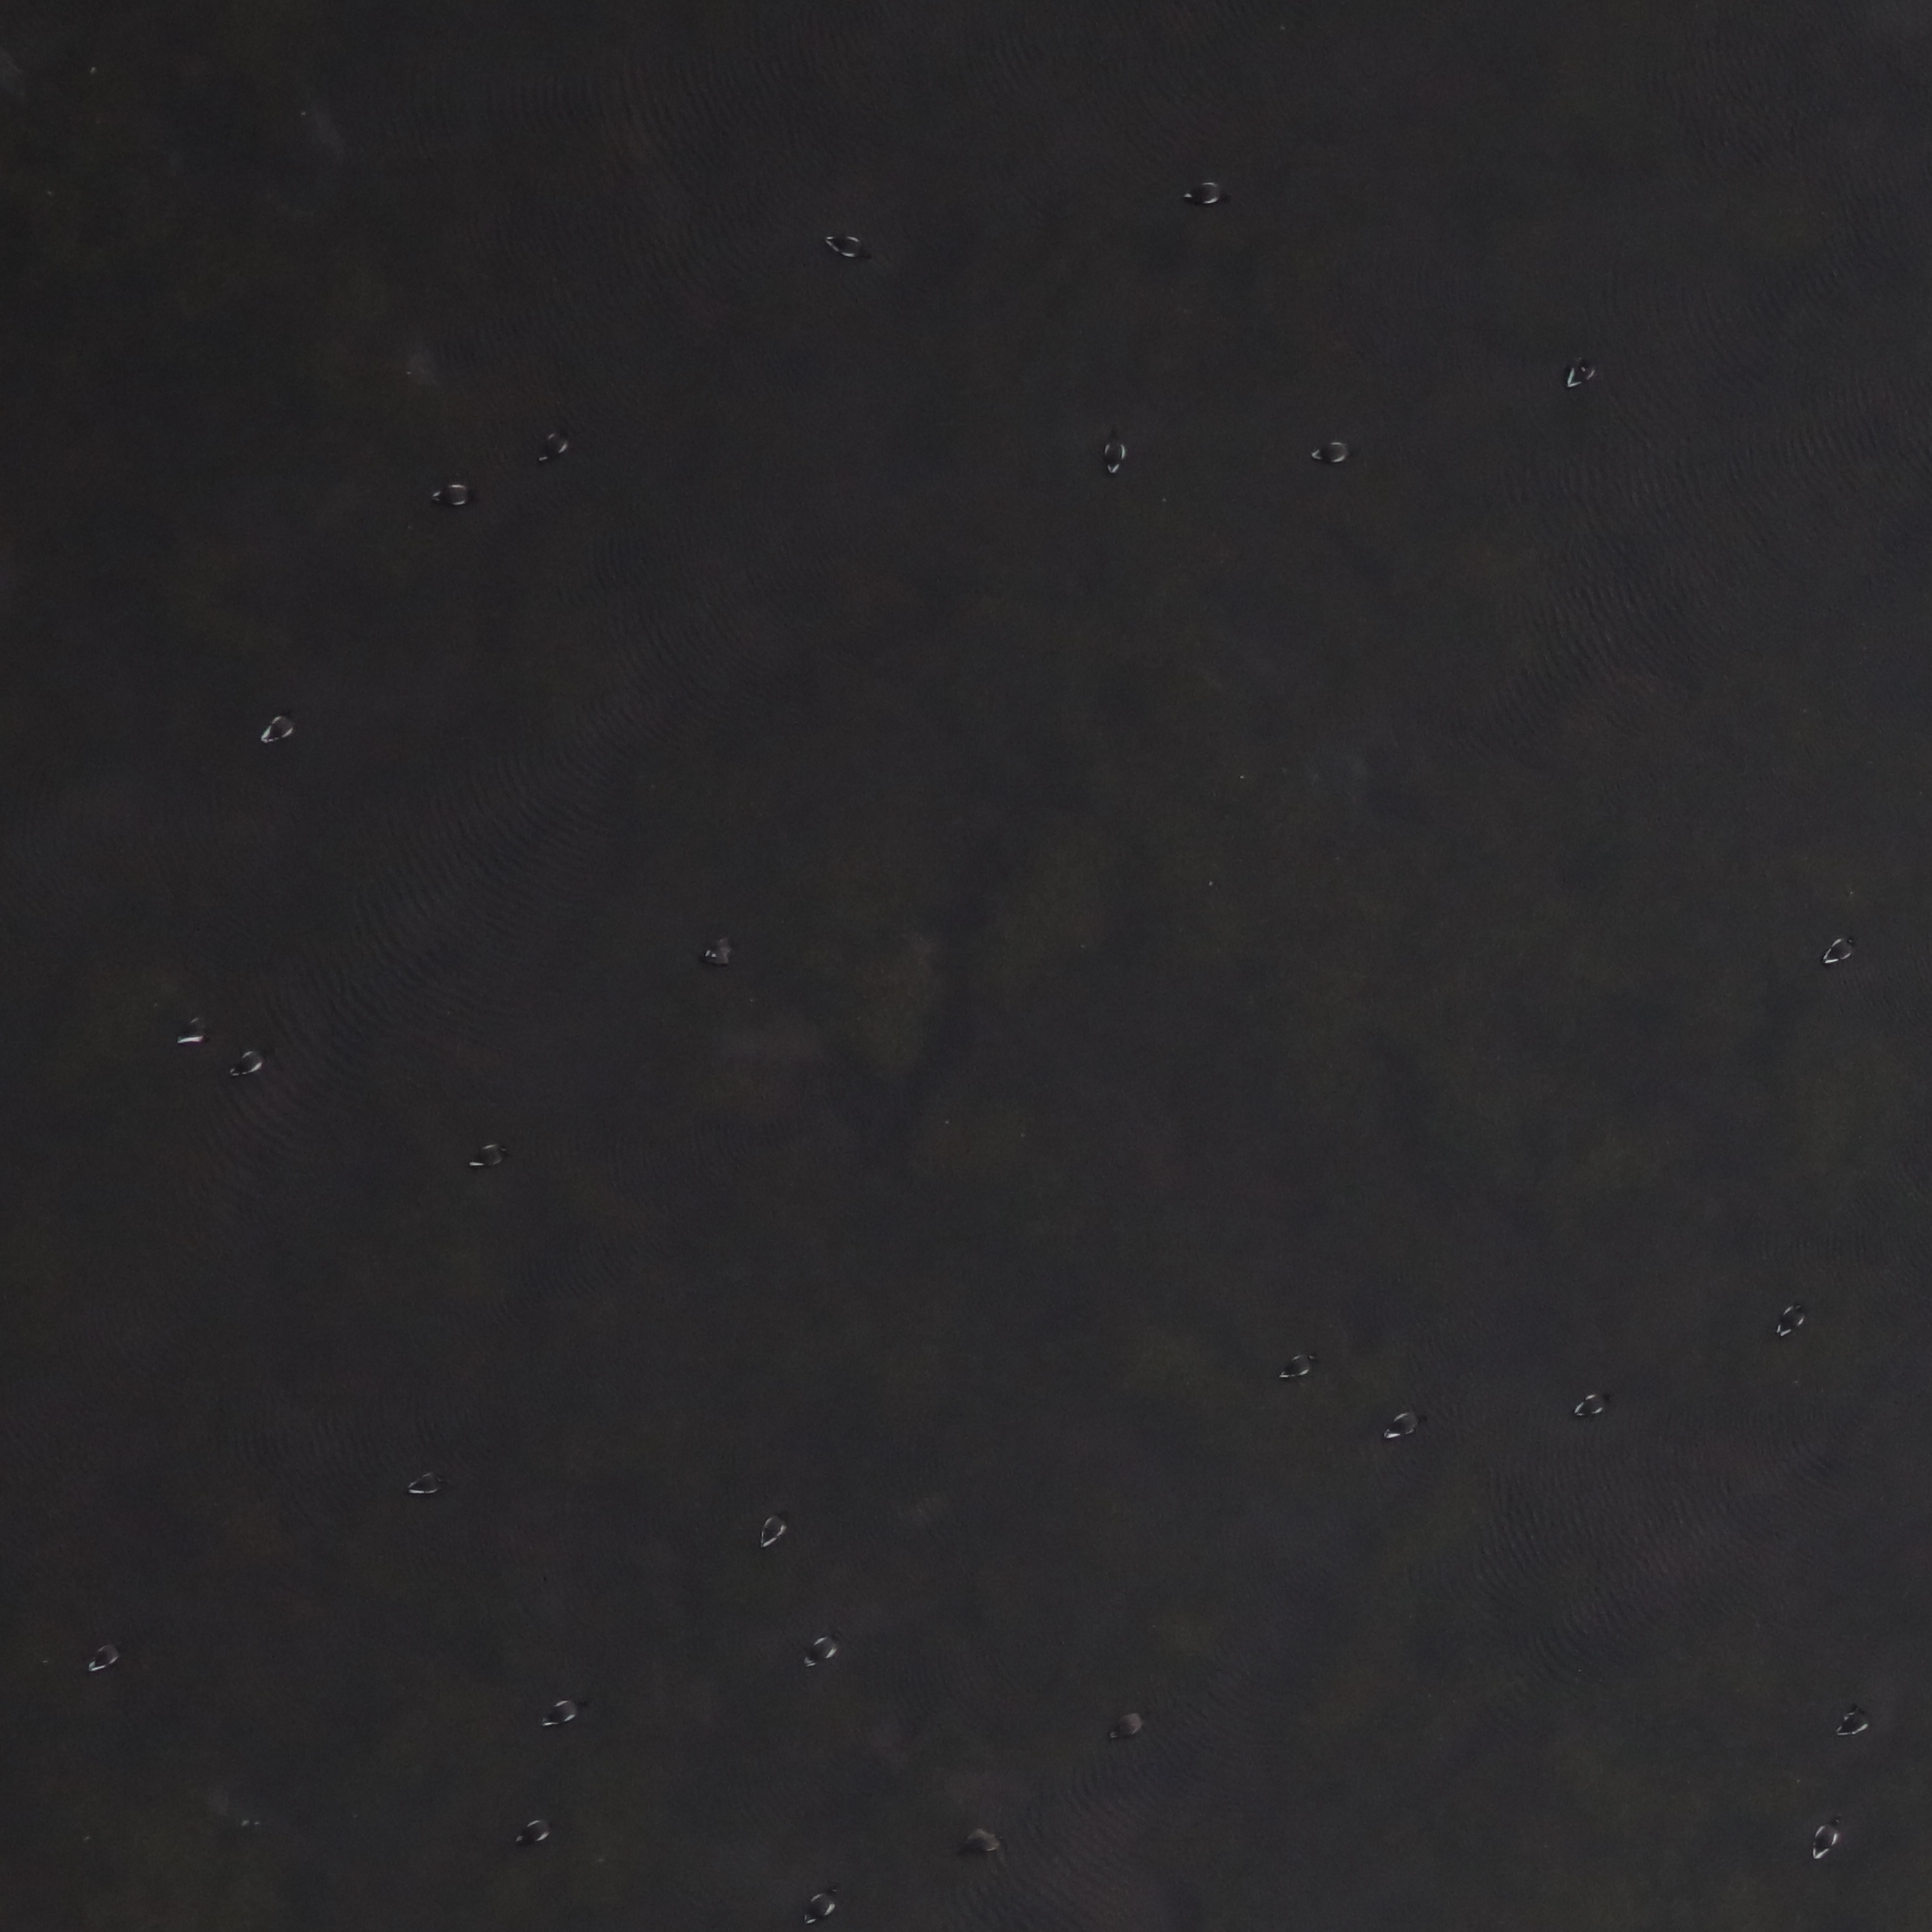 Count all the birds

28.